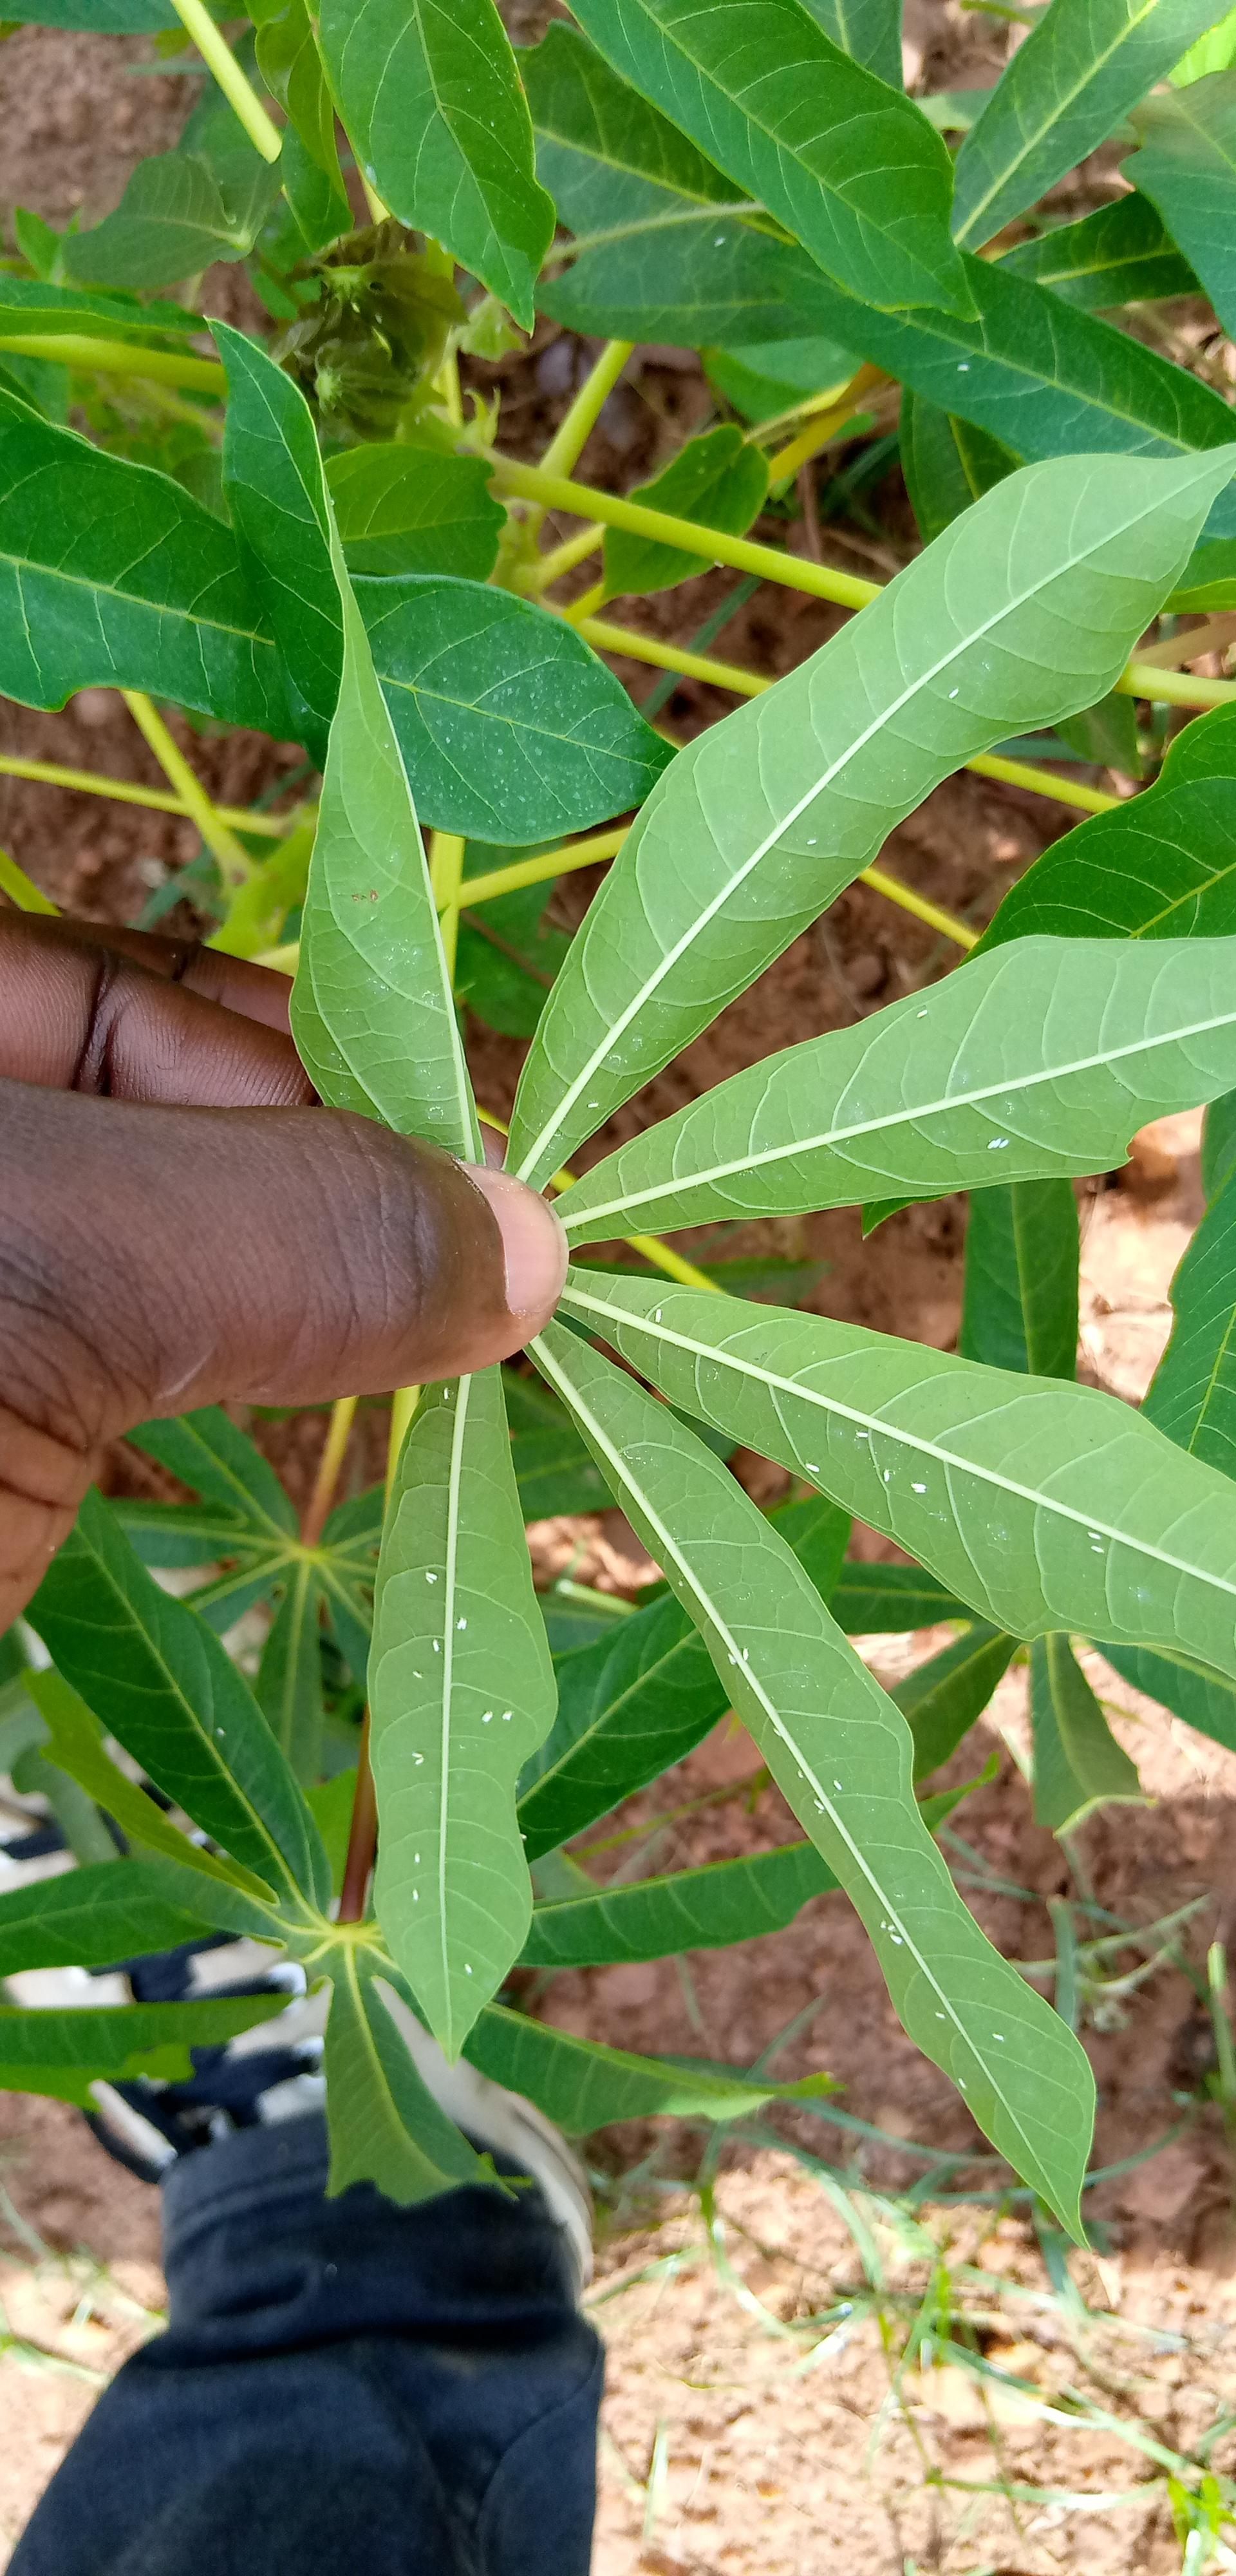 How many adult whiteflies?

43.